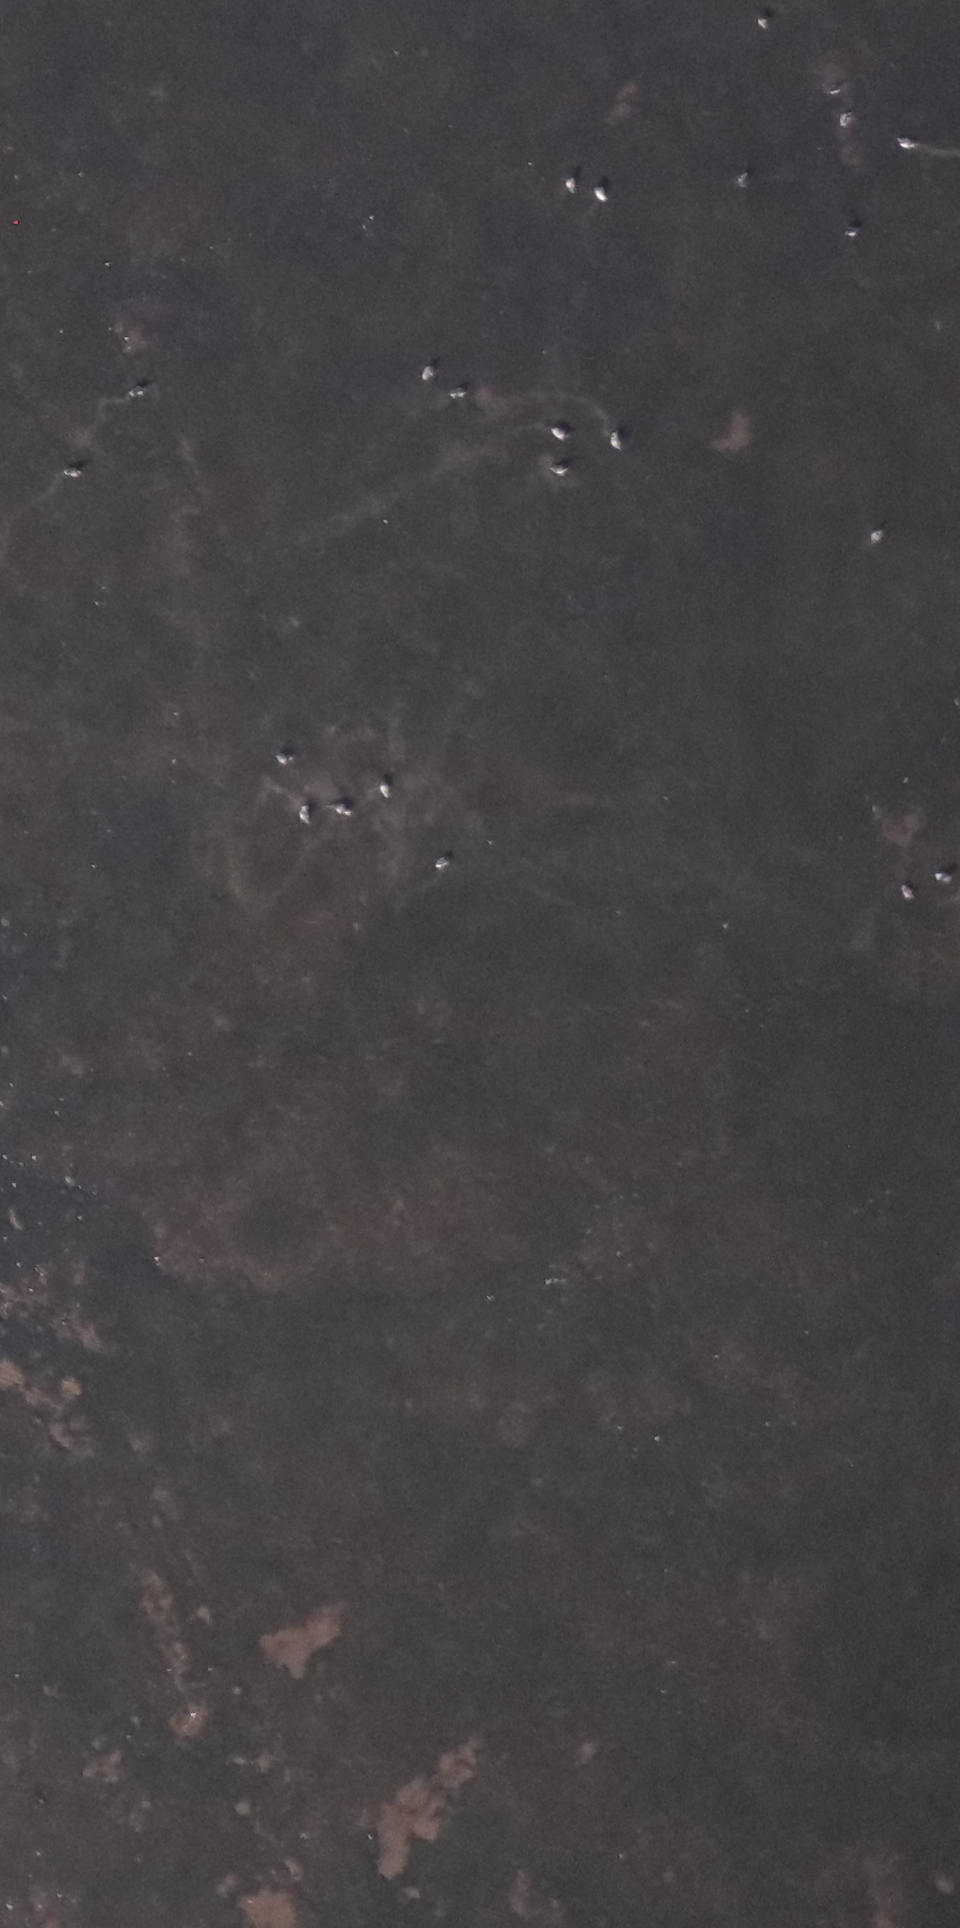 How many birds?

23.